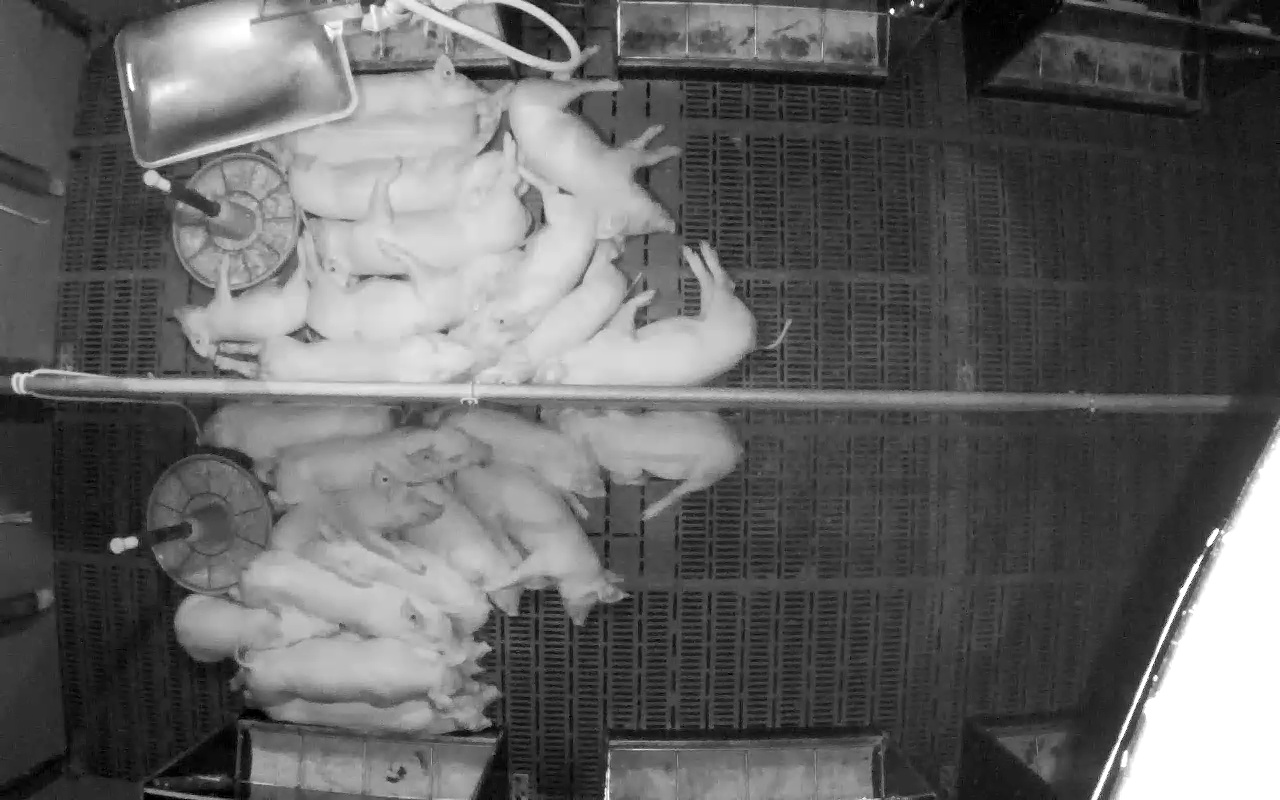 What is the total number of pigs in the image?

23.